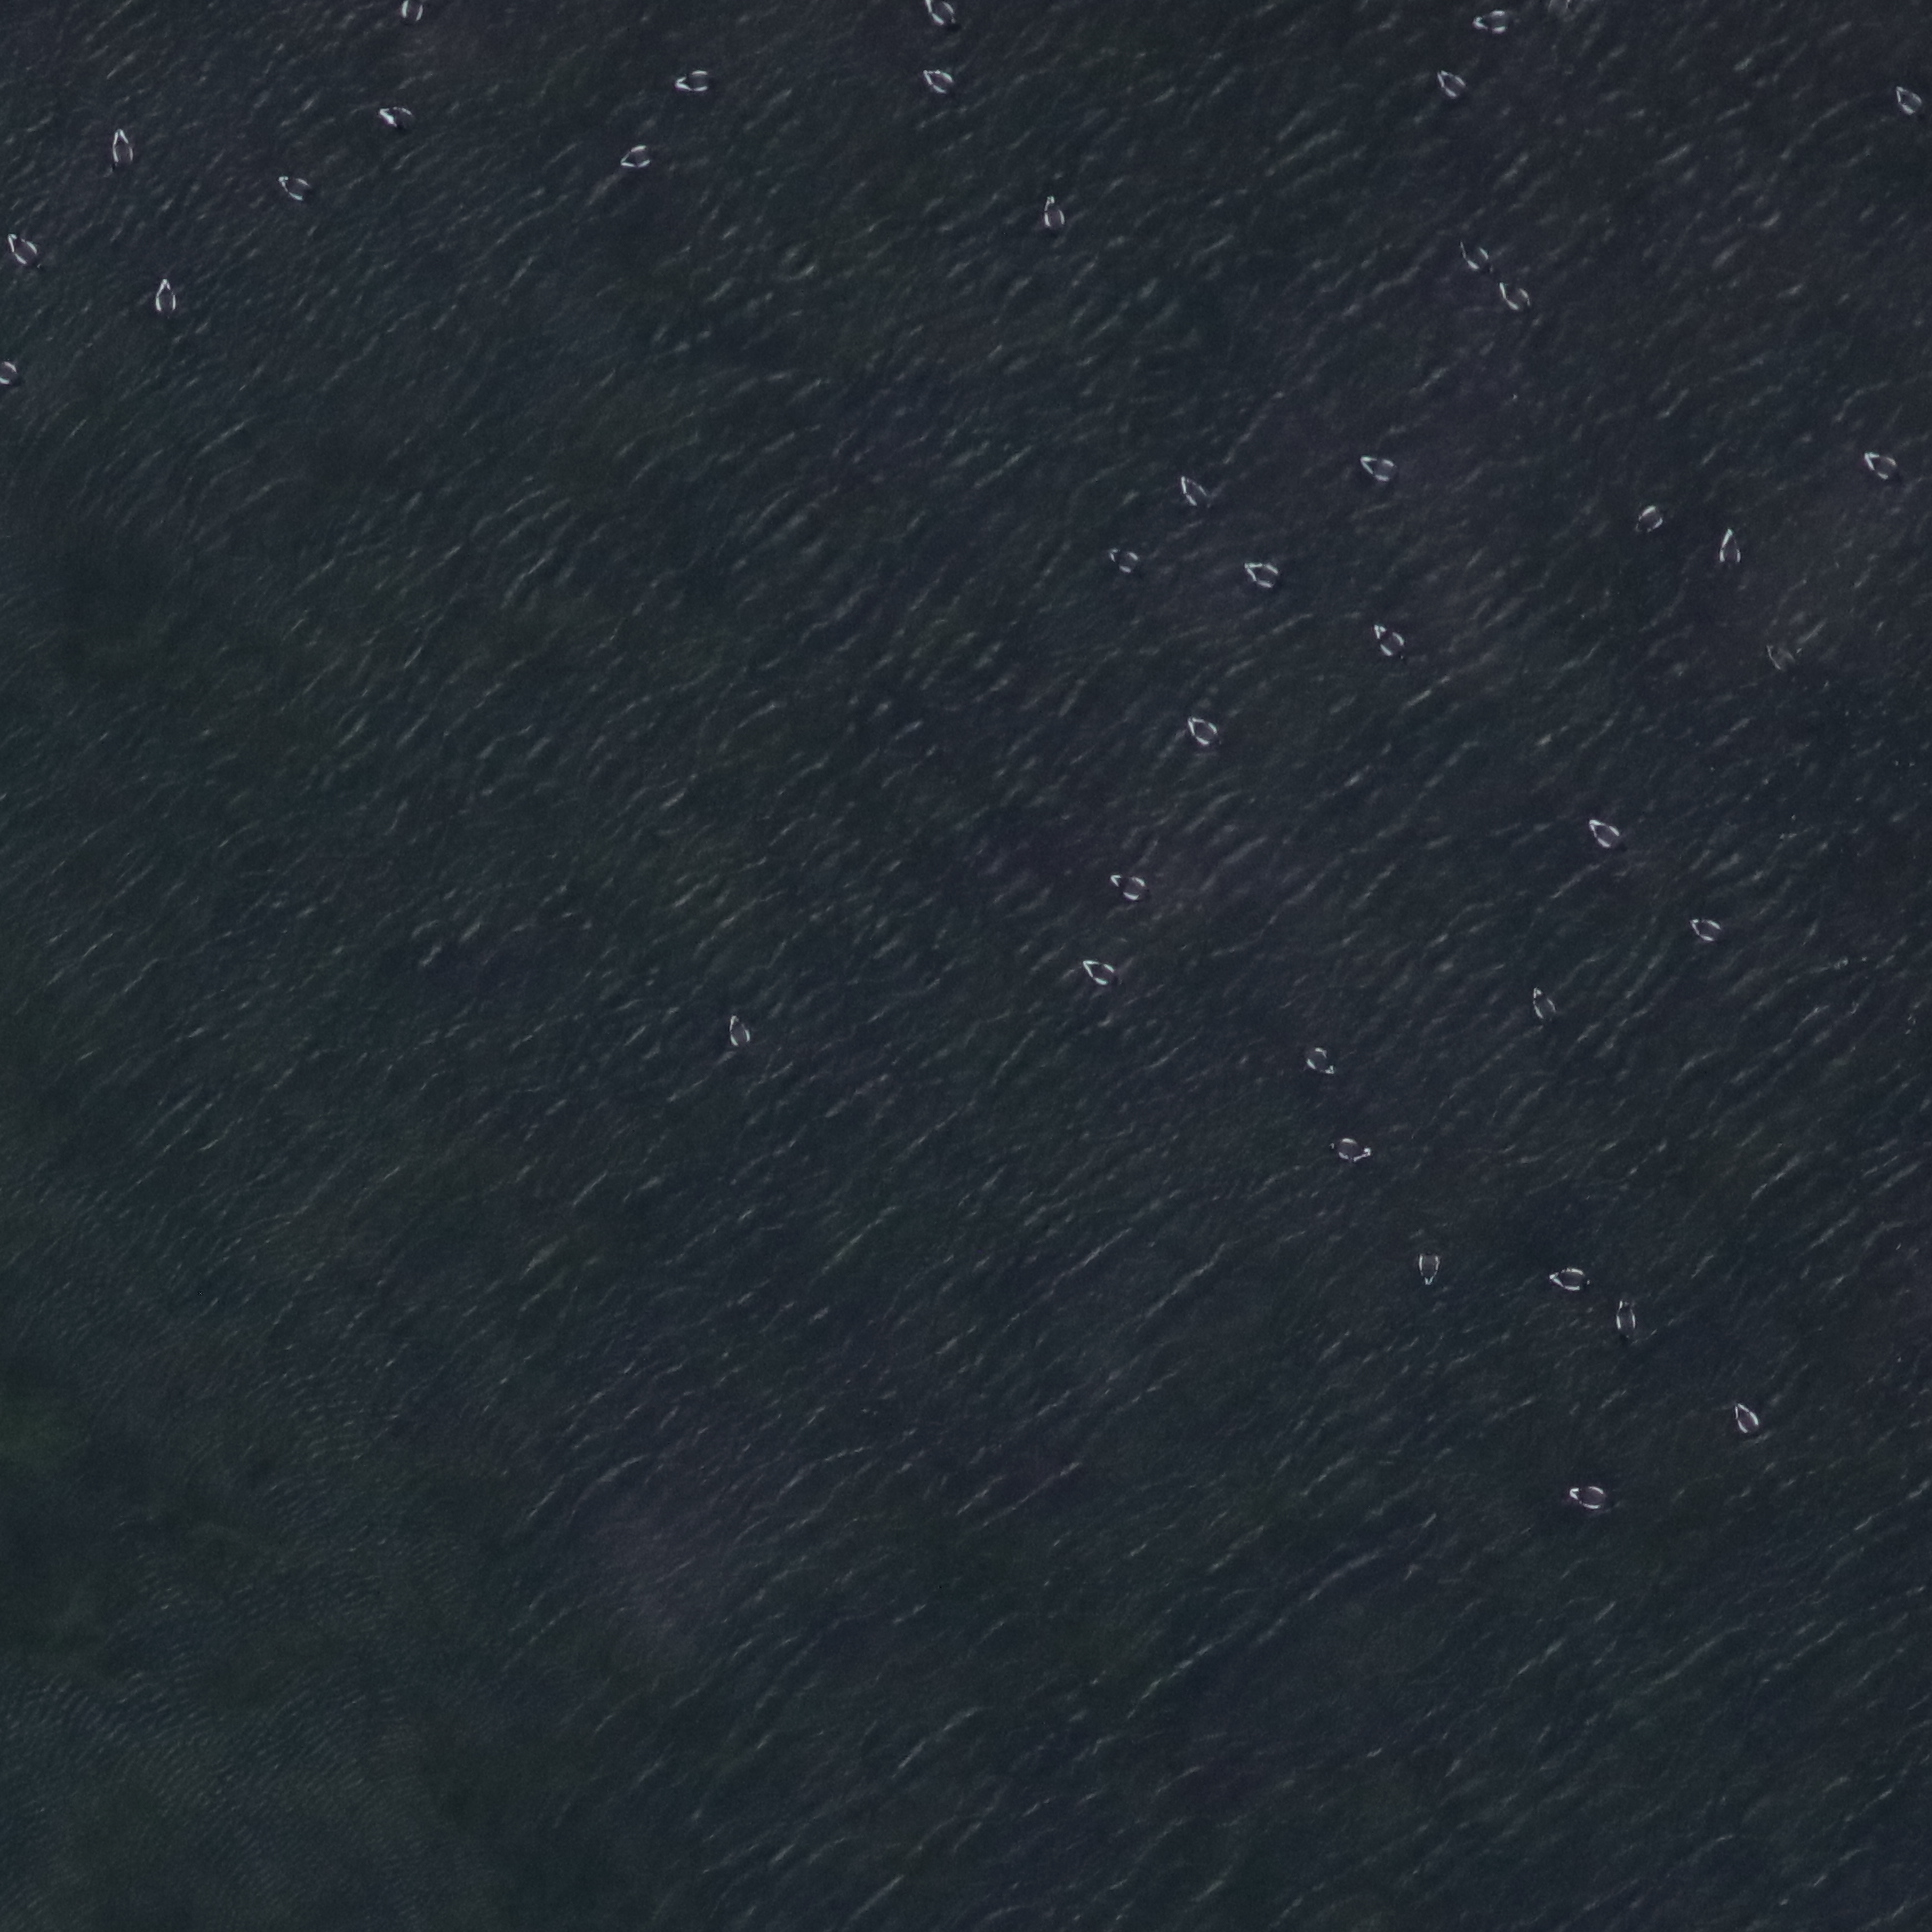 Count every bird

40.